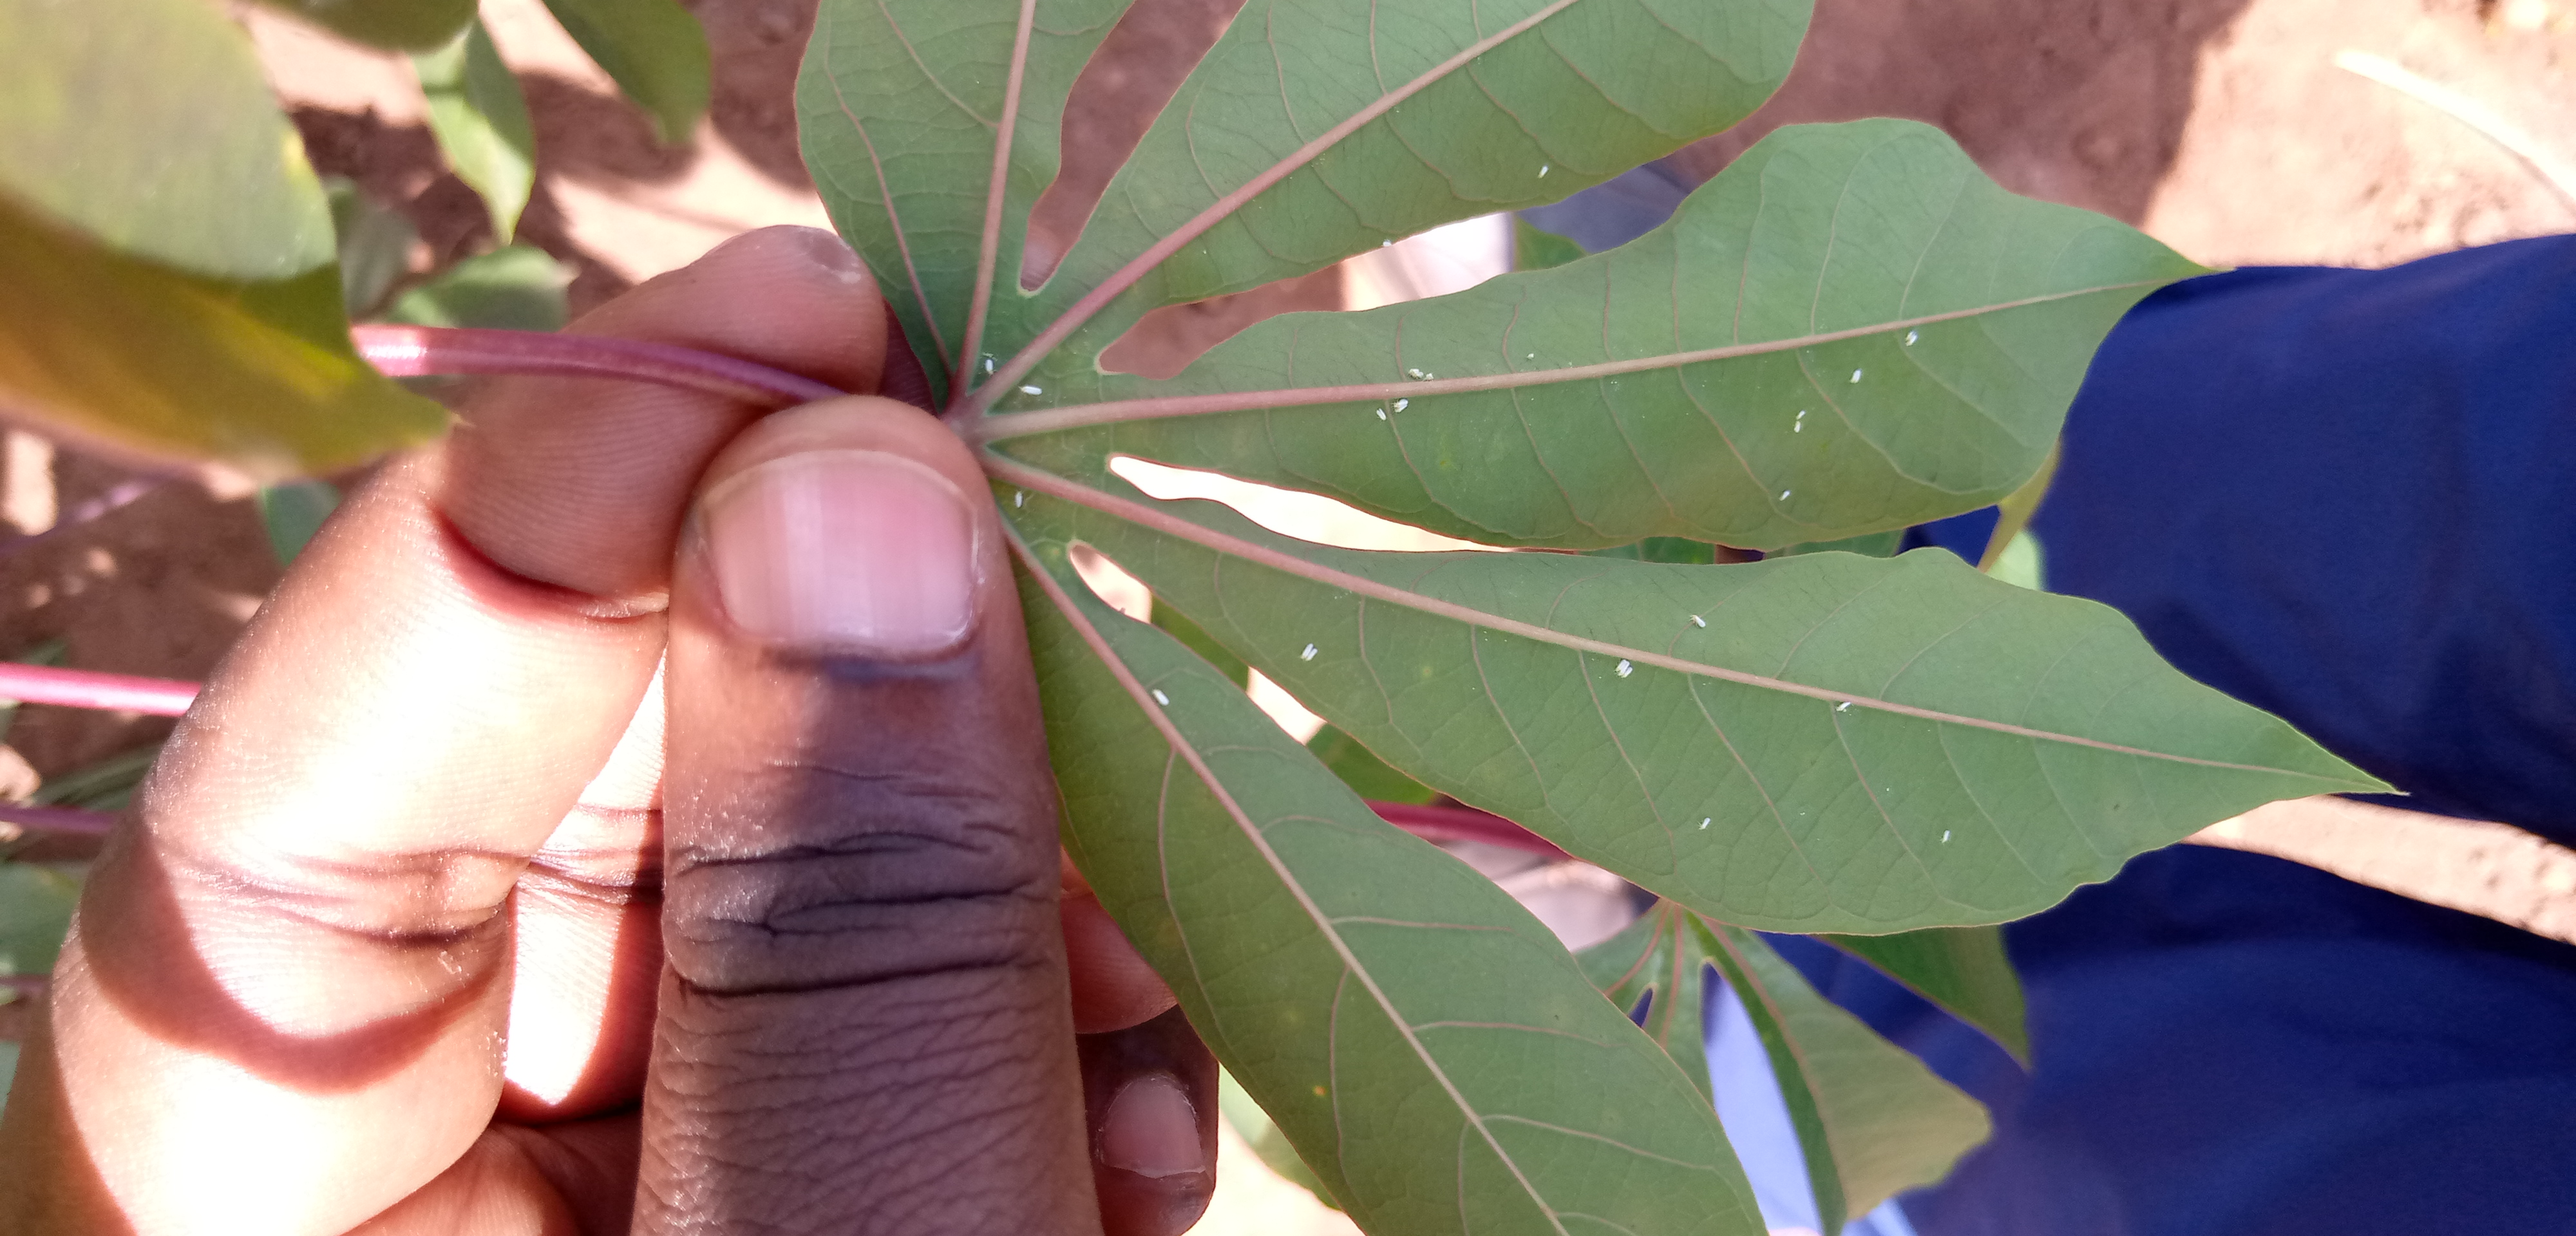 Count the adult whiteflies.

23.